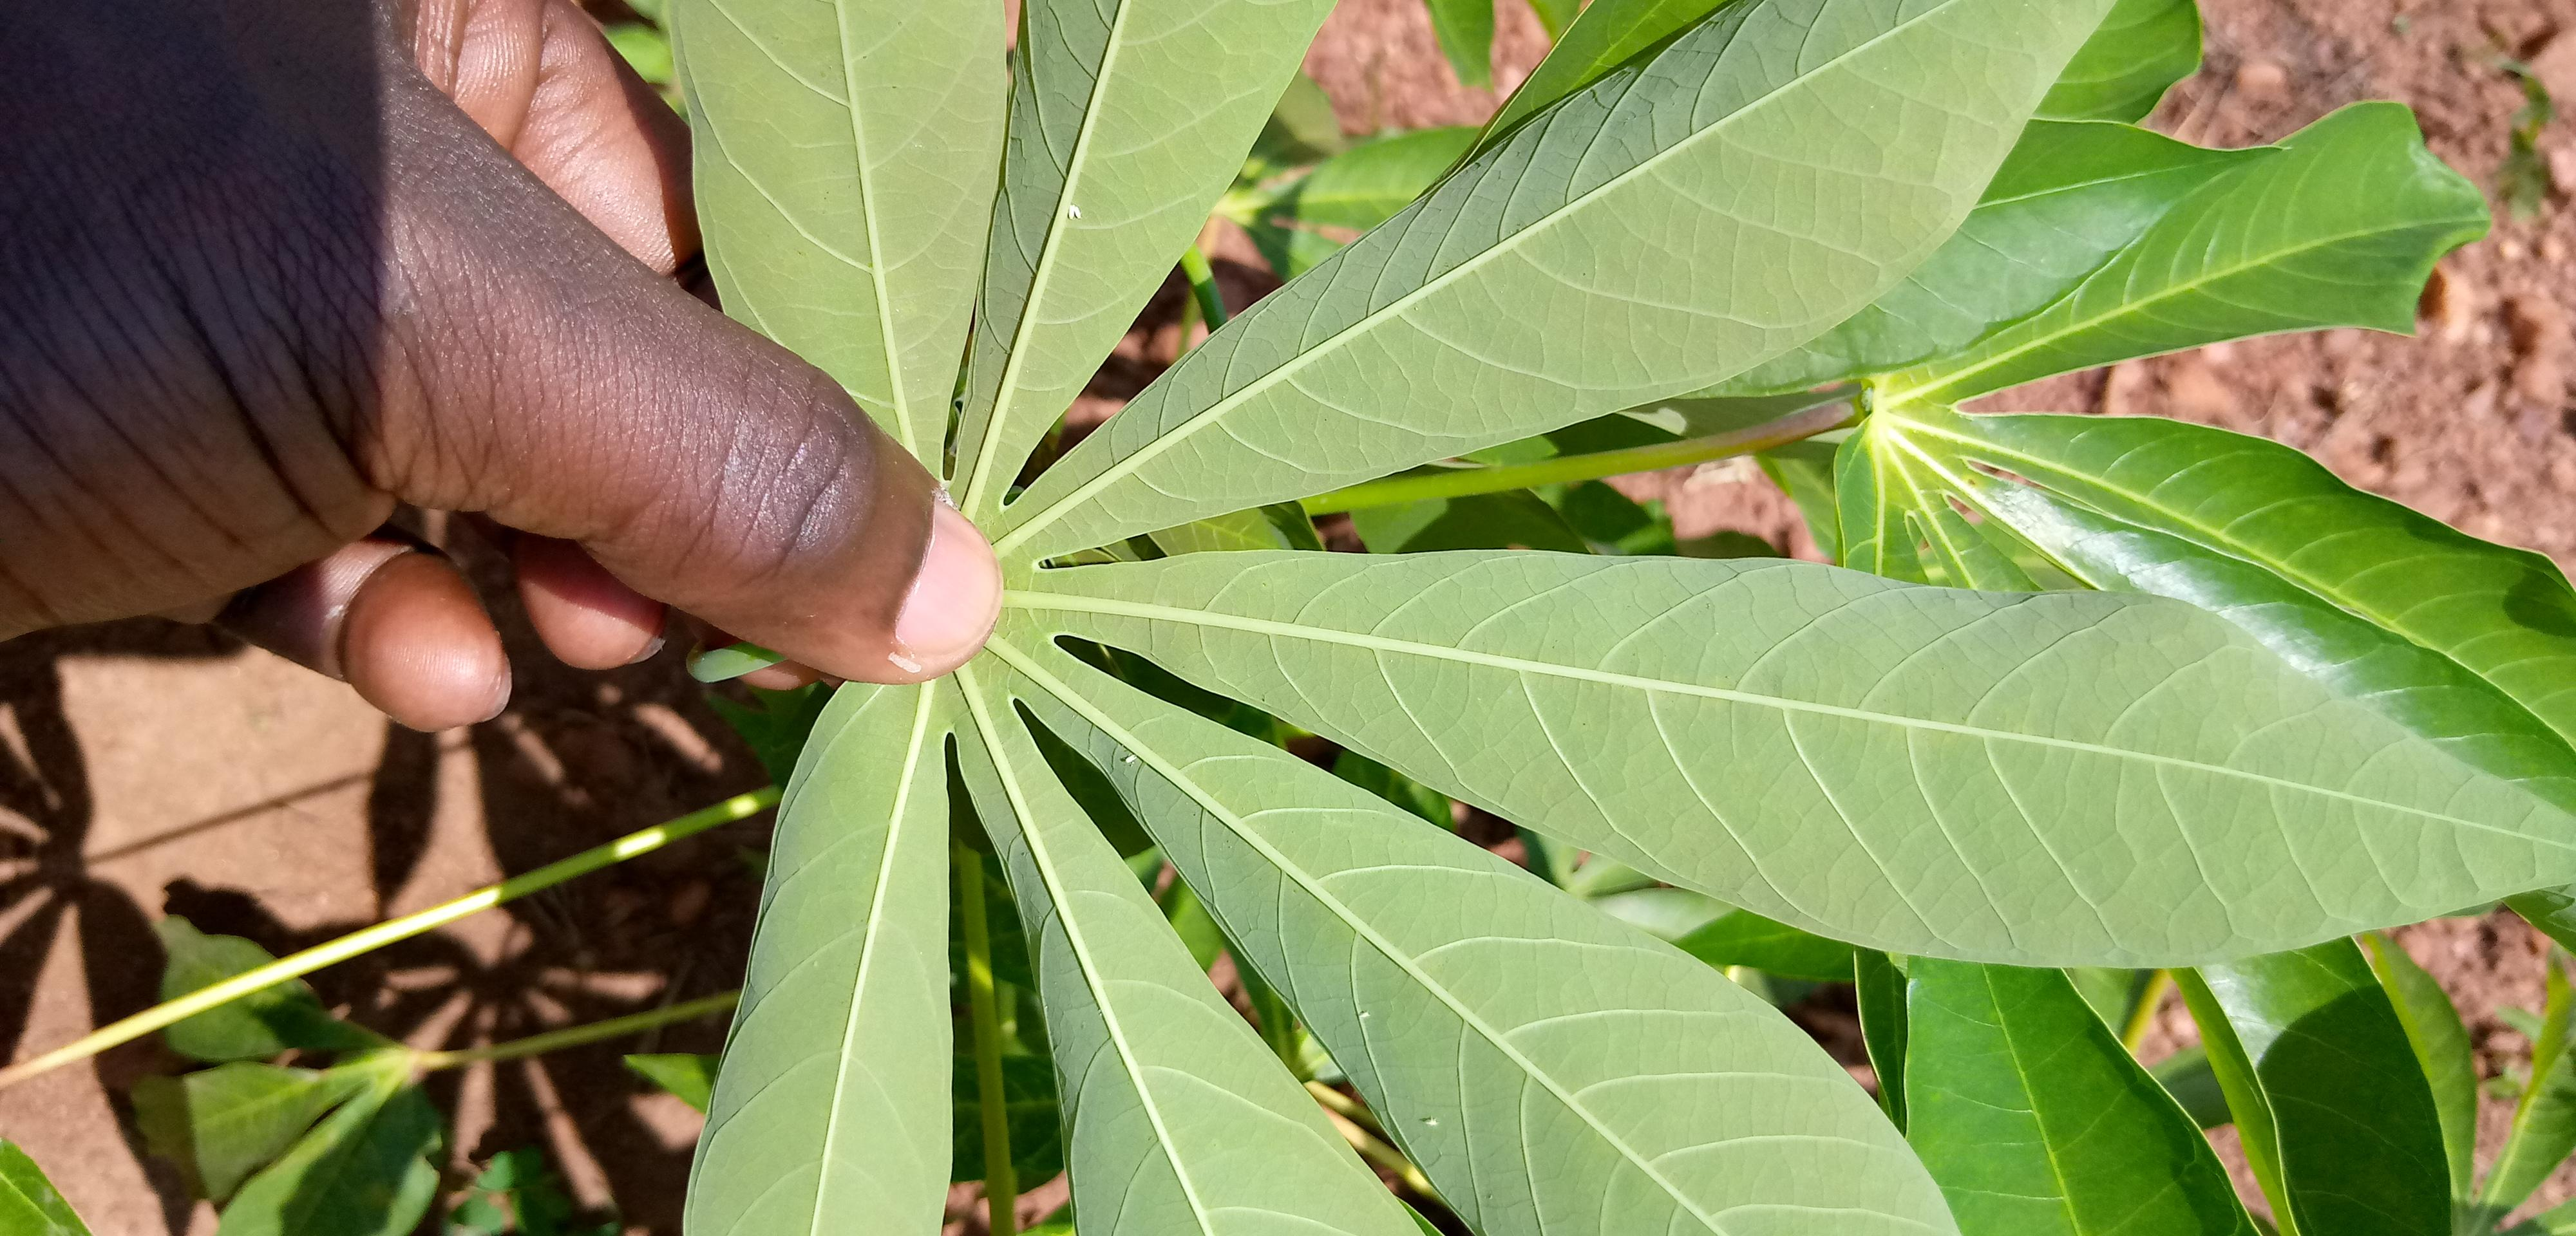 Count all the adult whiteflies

4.